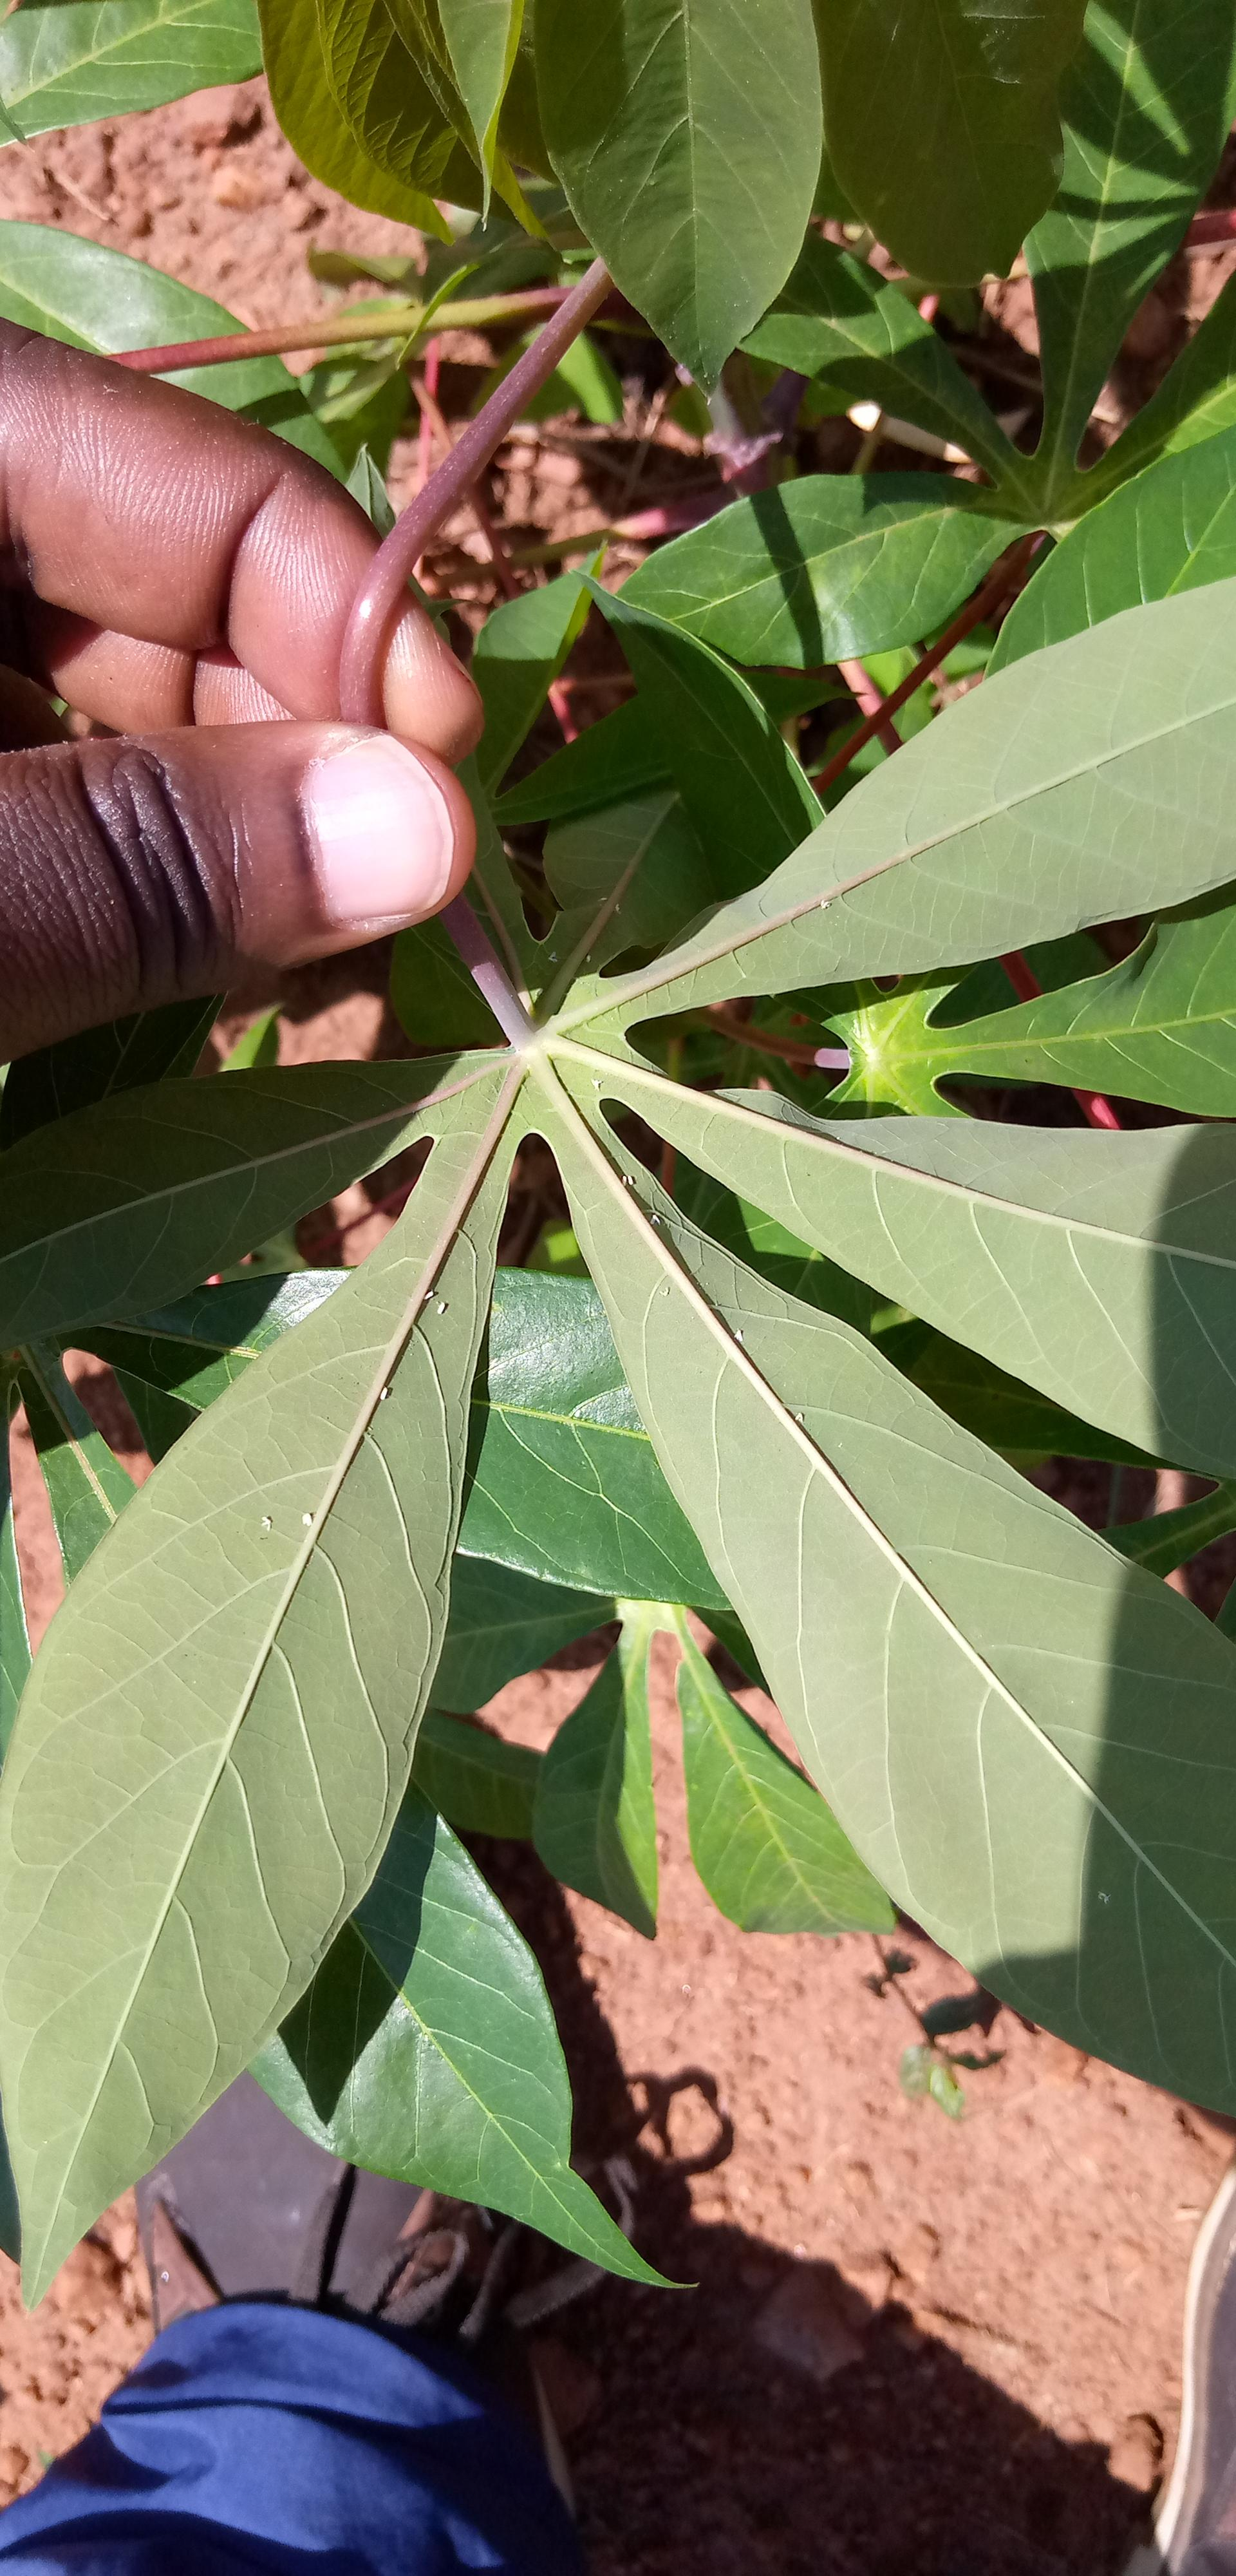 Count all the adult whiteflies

15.